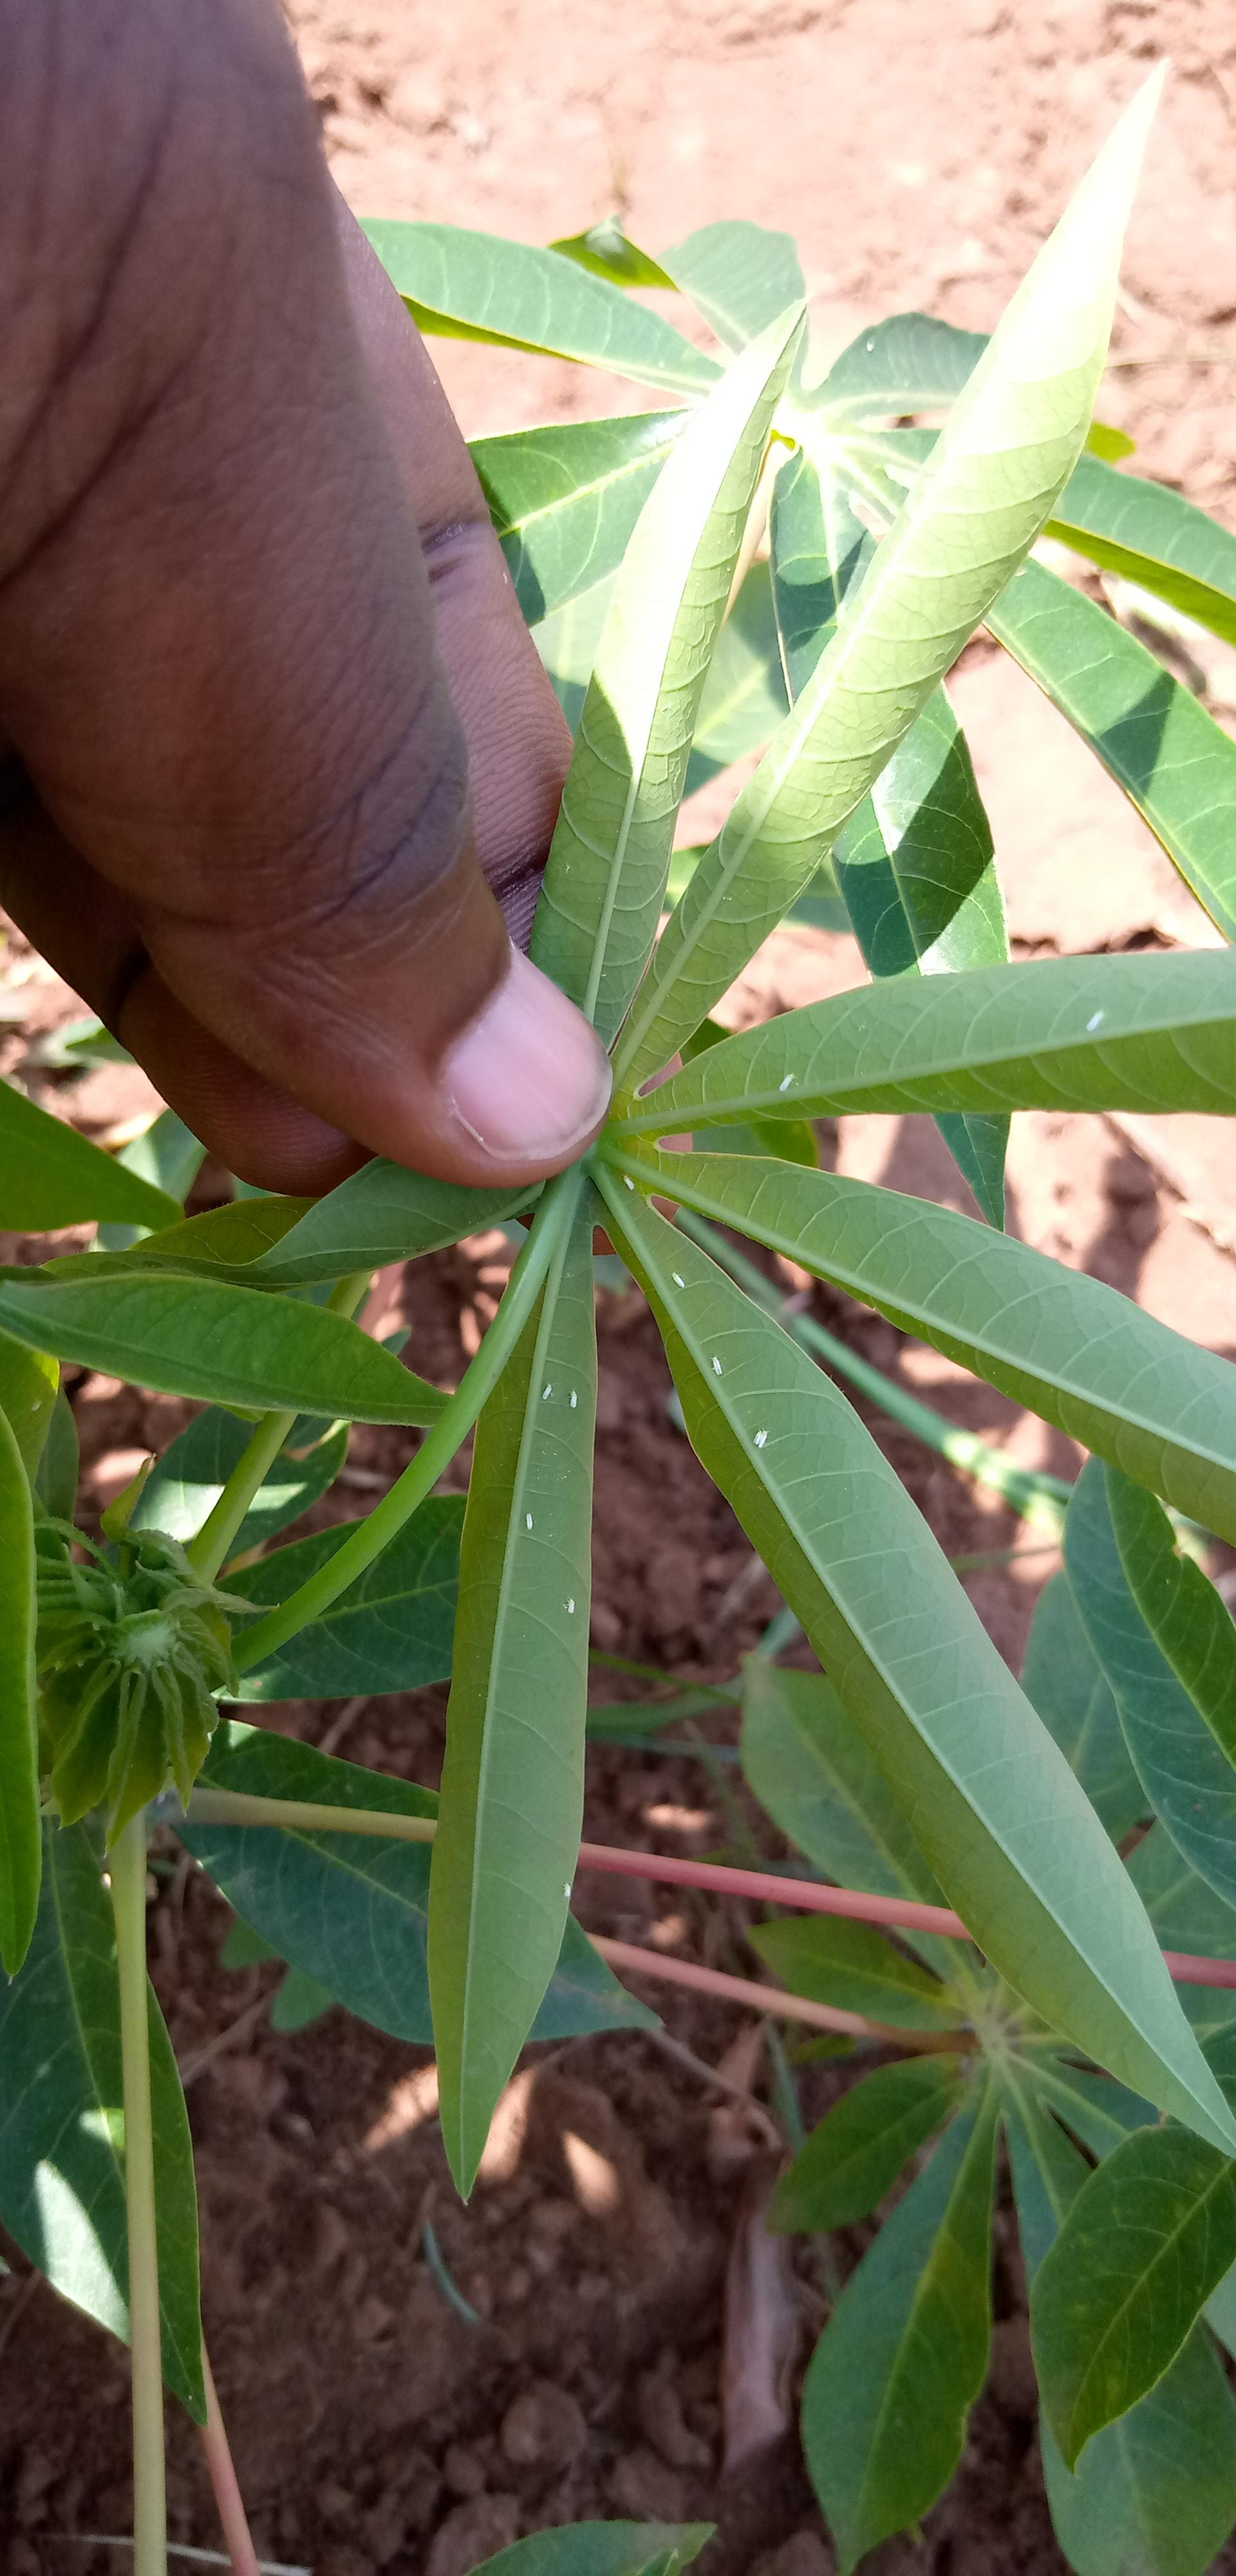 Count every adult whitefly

12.